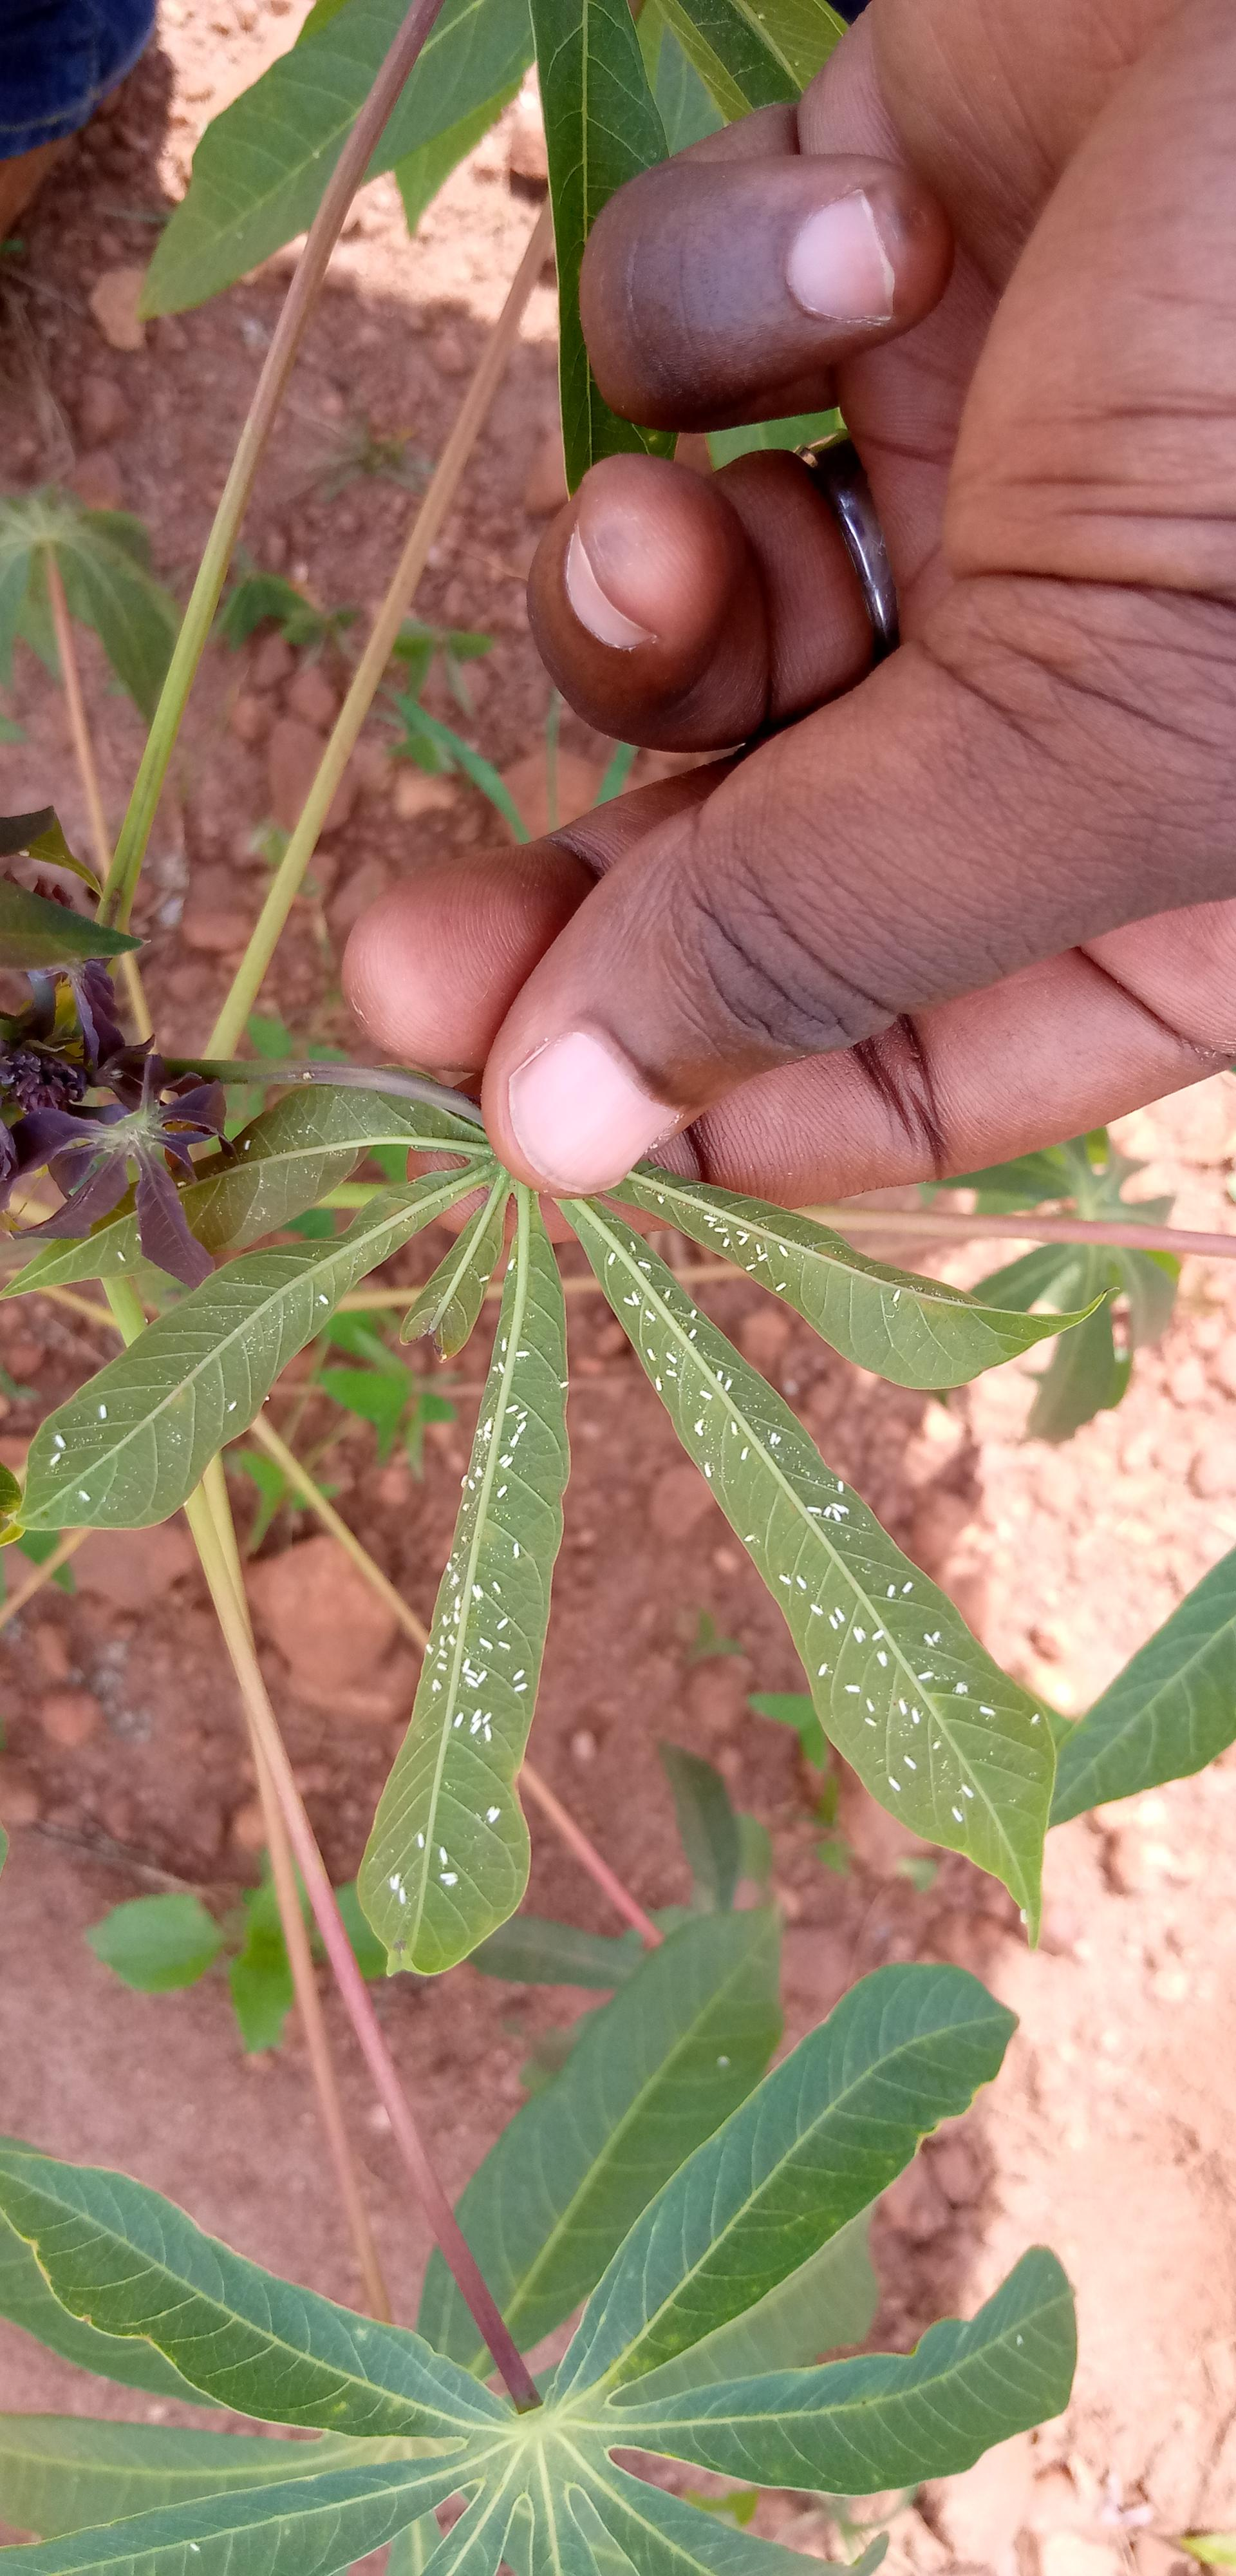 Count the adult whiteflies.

140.